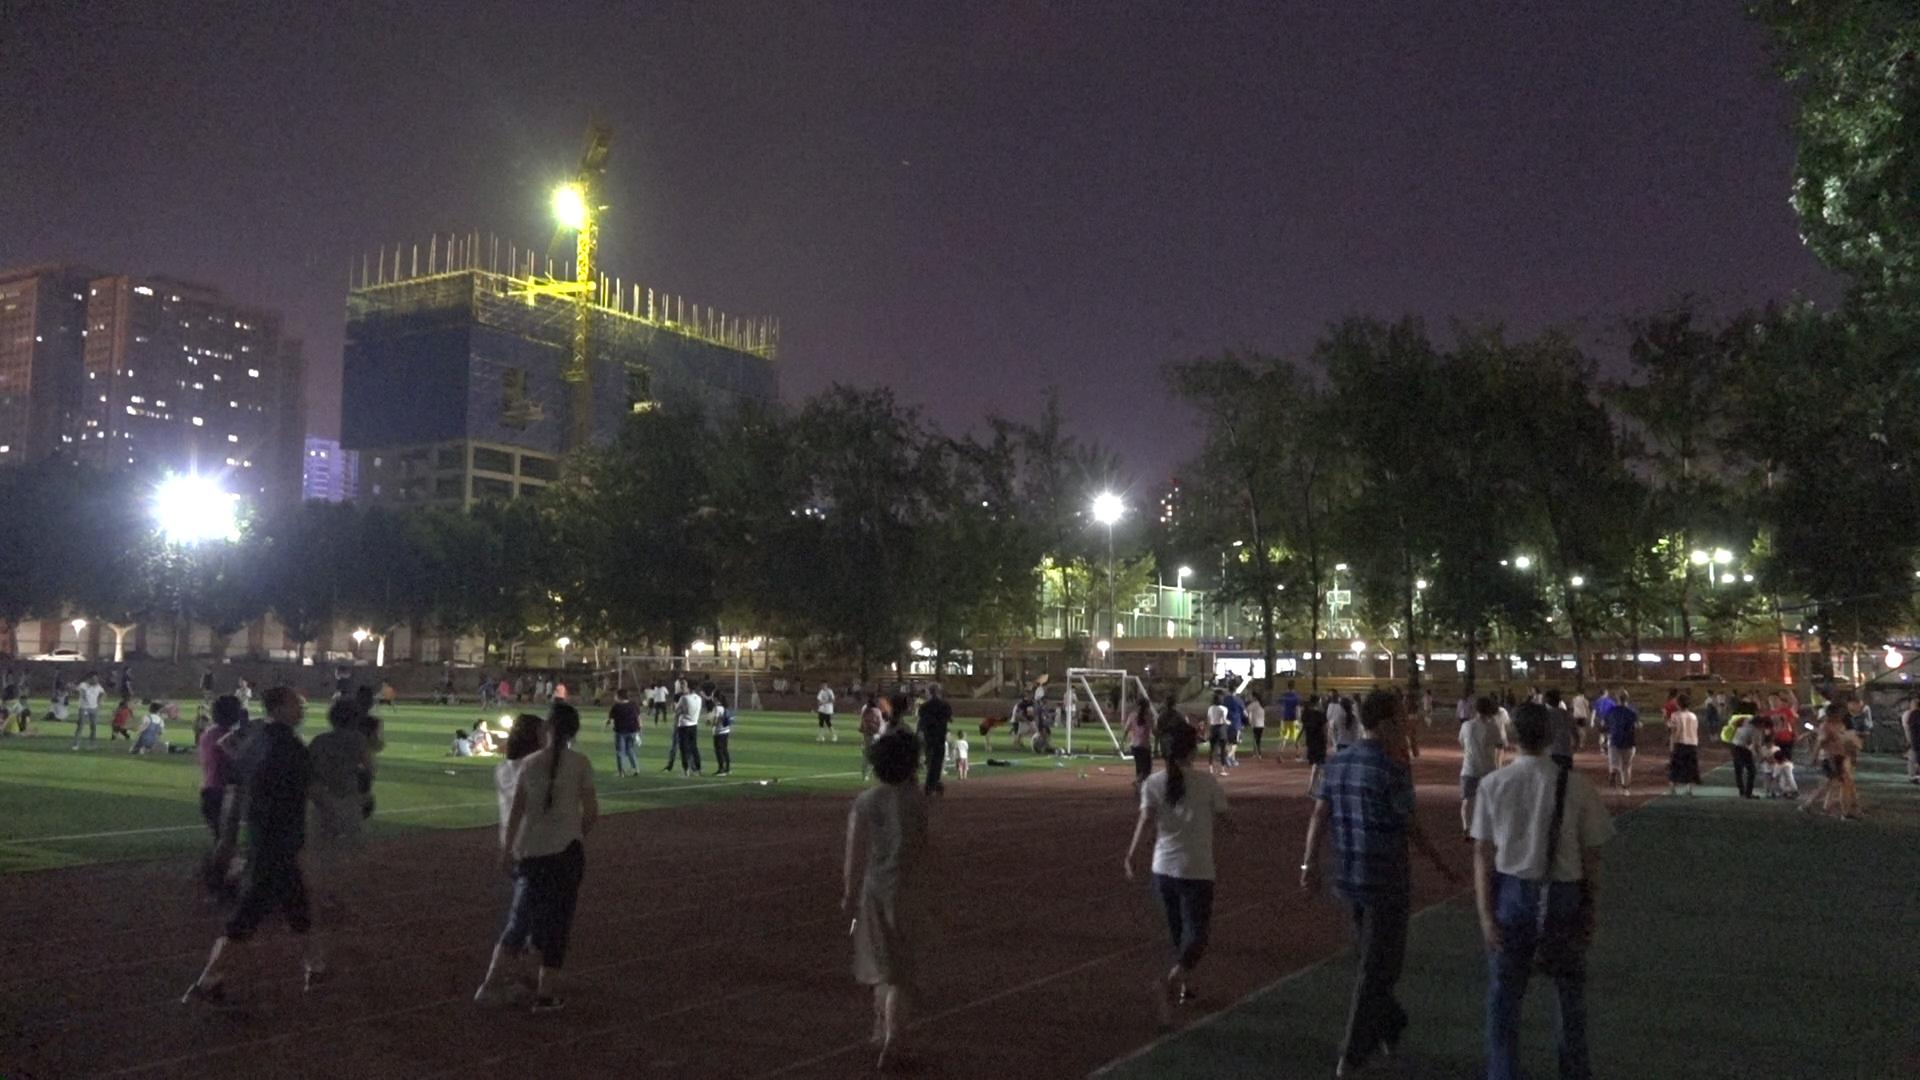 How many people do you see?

100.